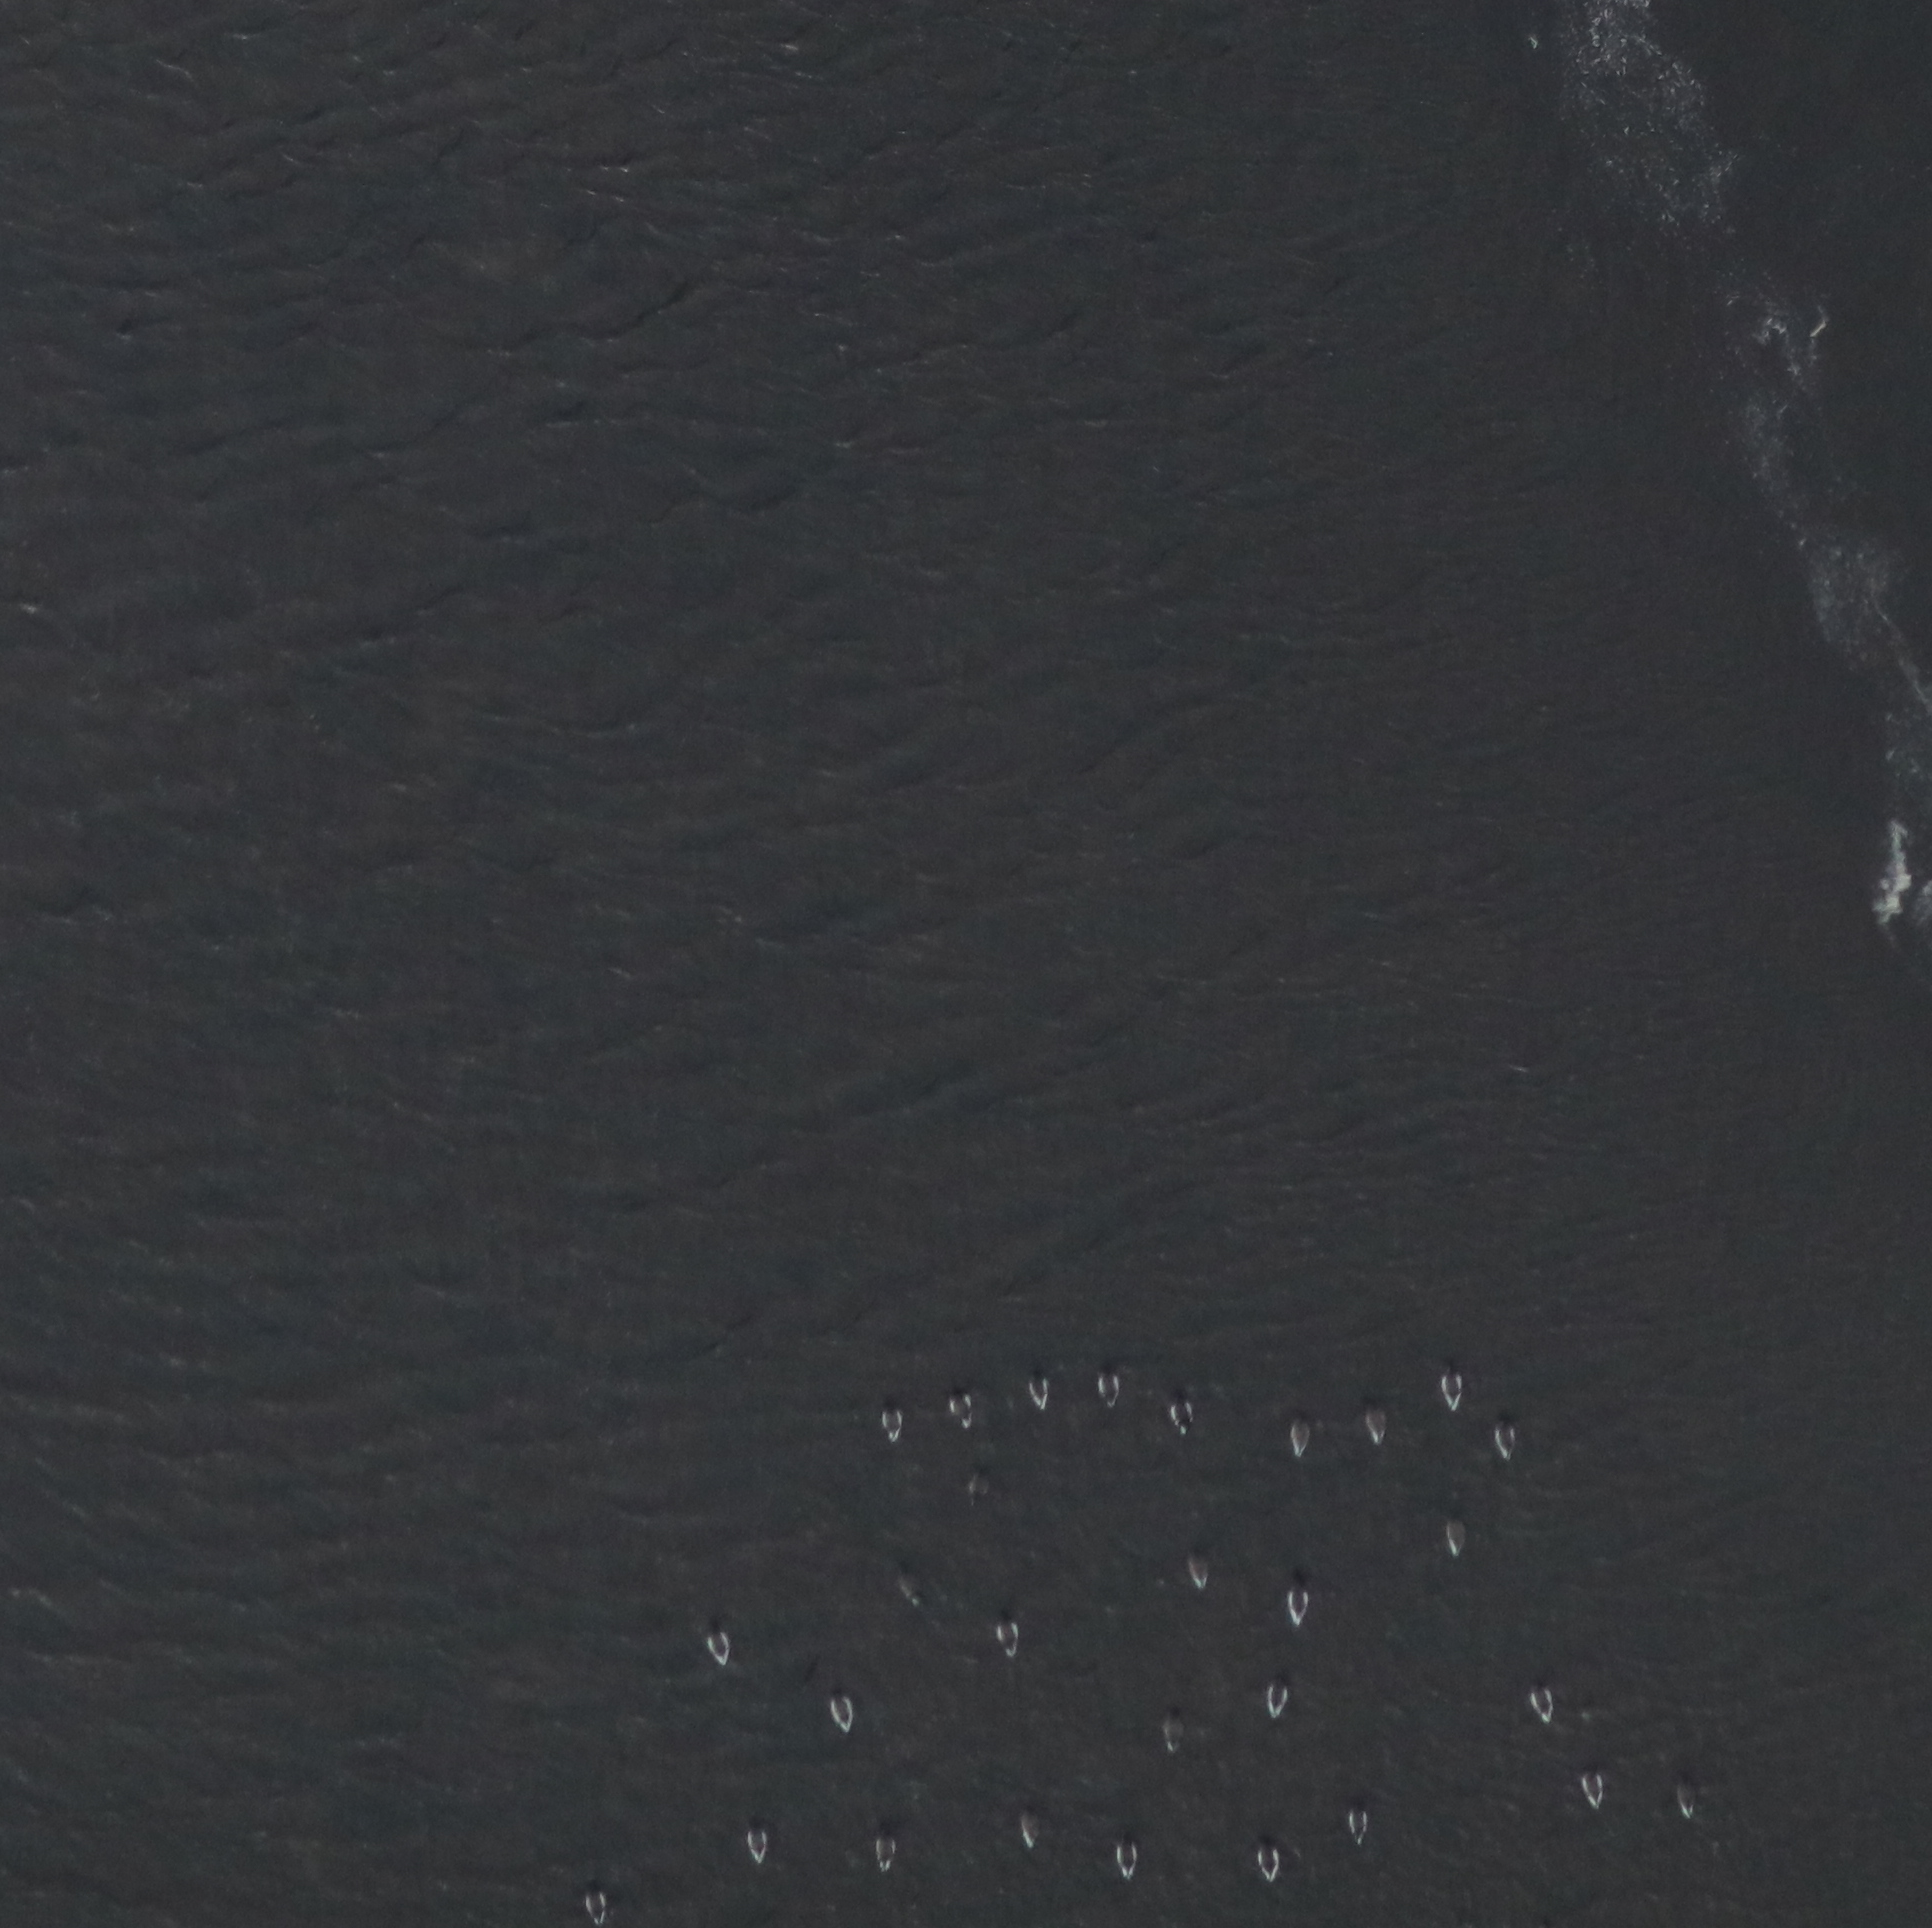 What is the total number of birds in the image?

29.